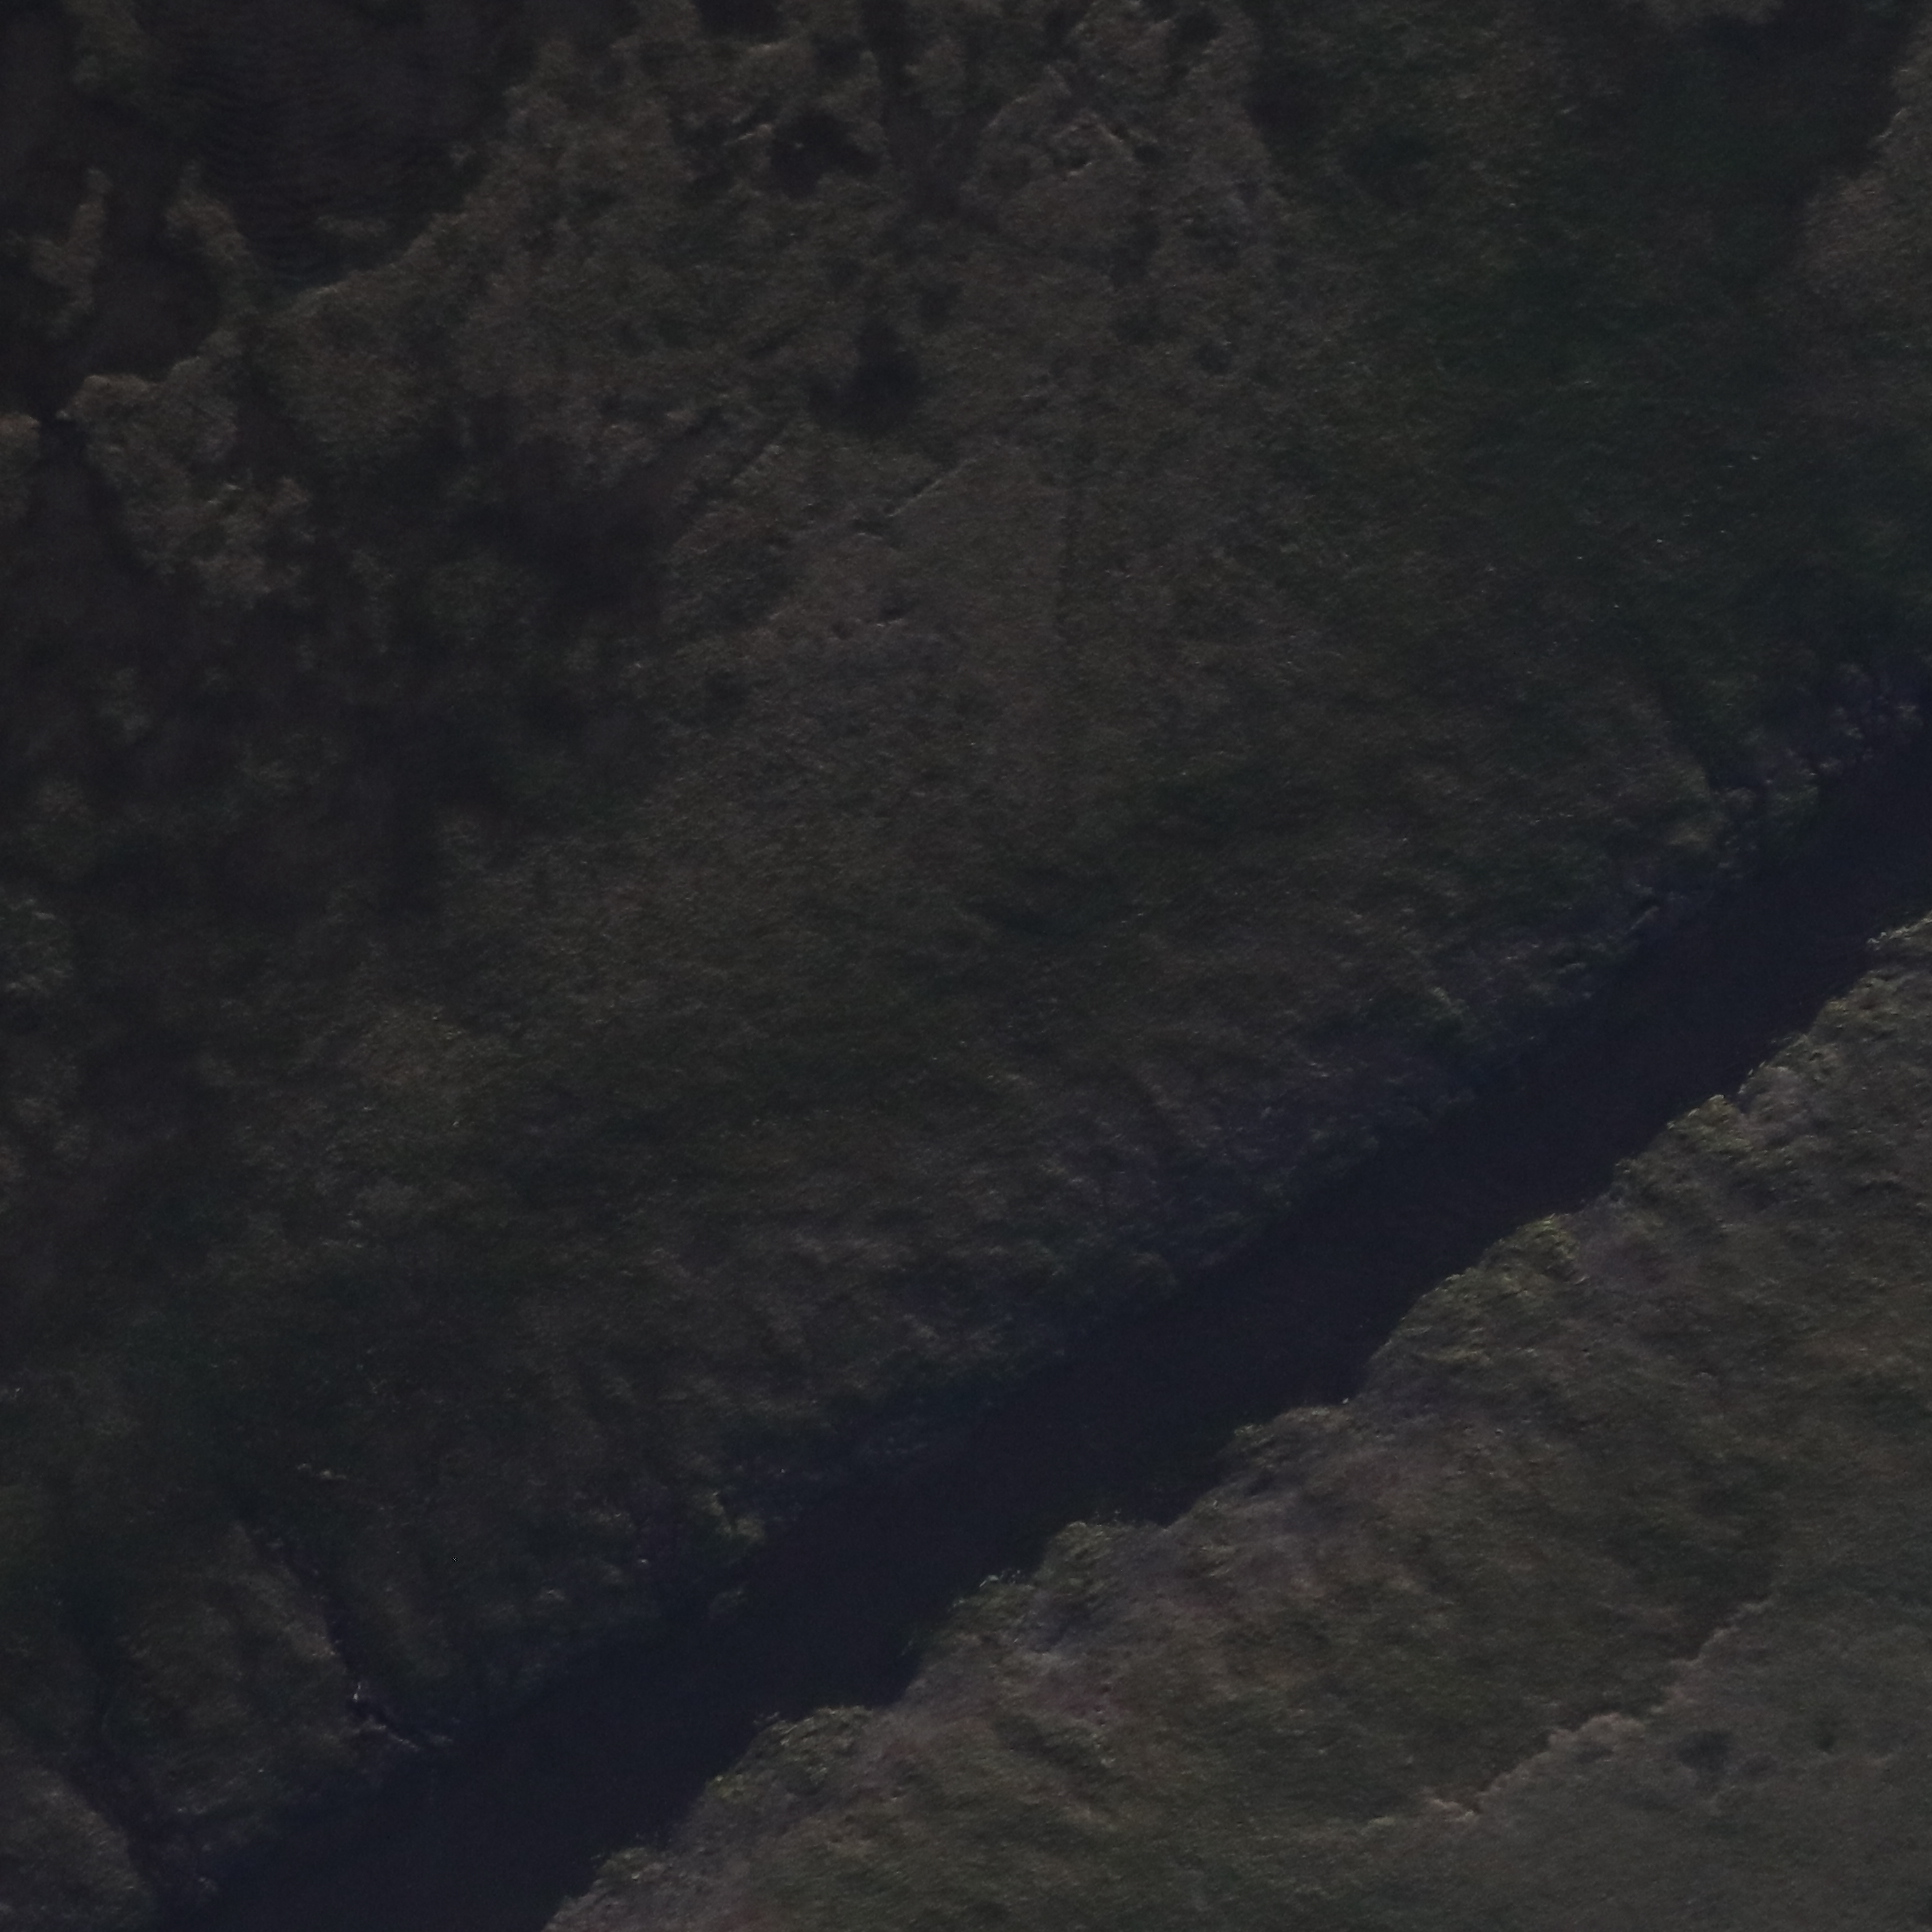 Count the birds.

0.